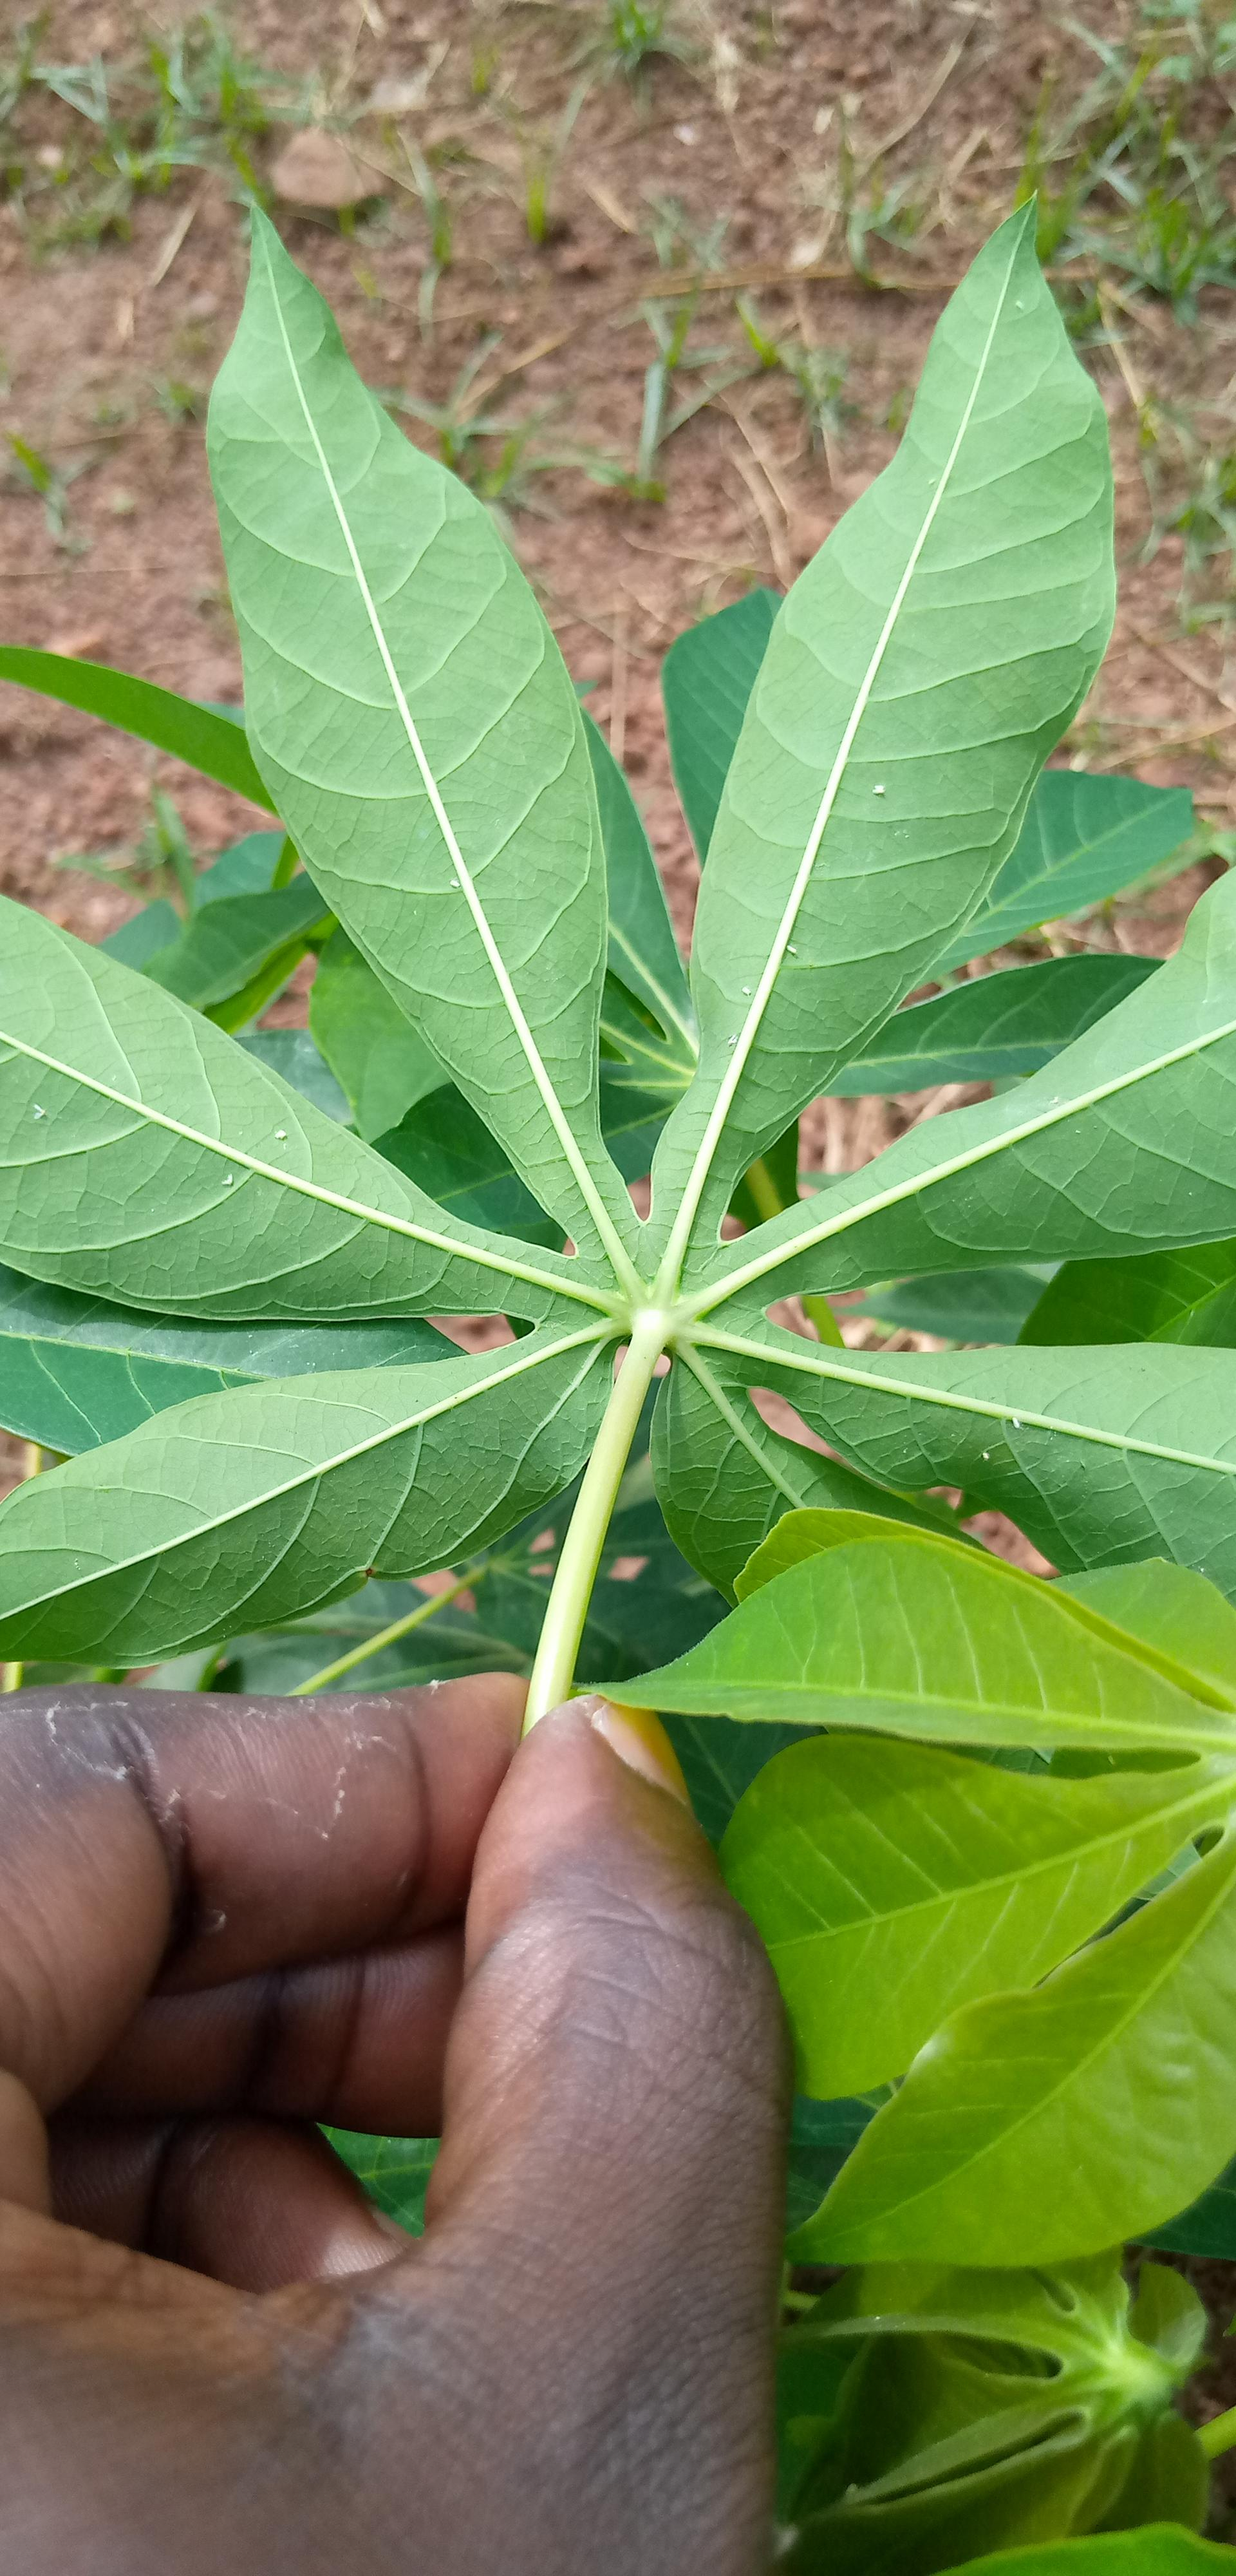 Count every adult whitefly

10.